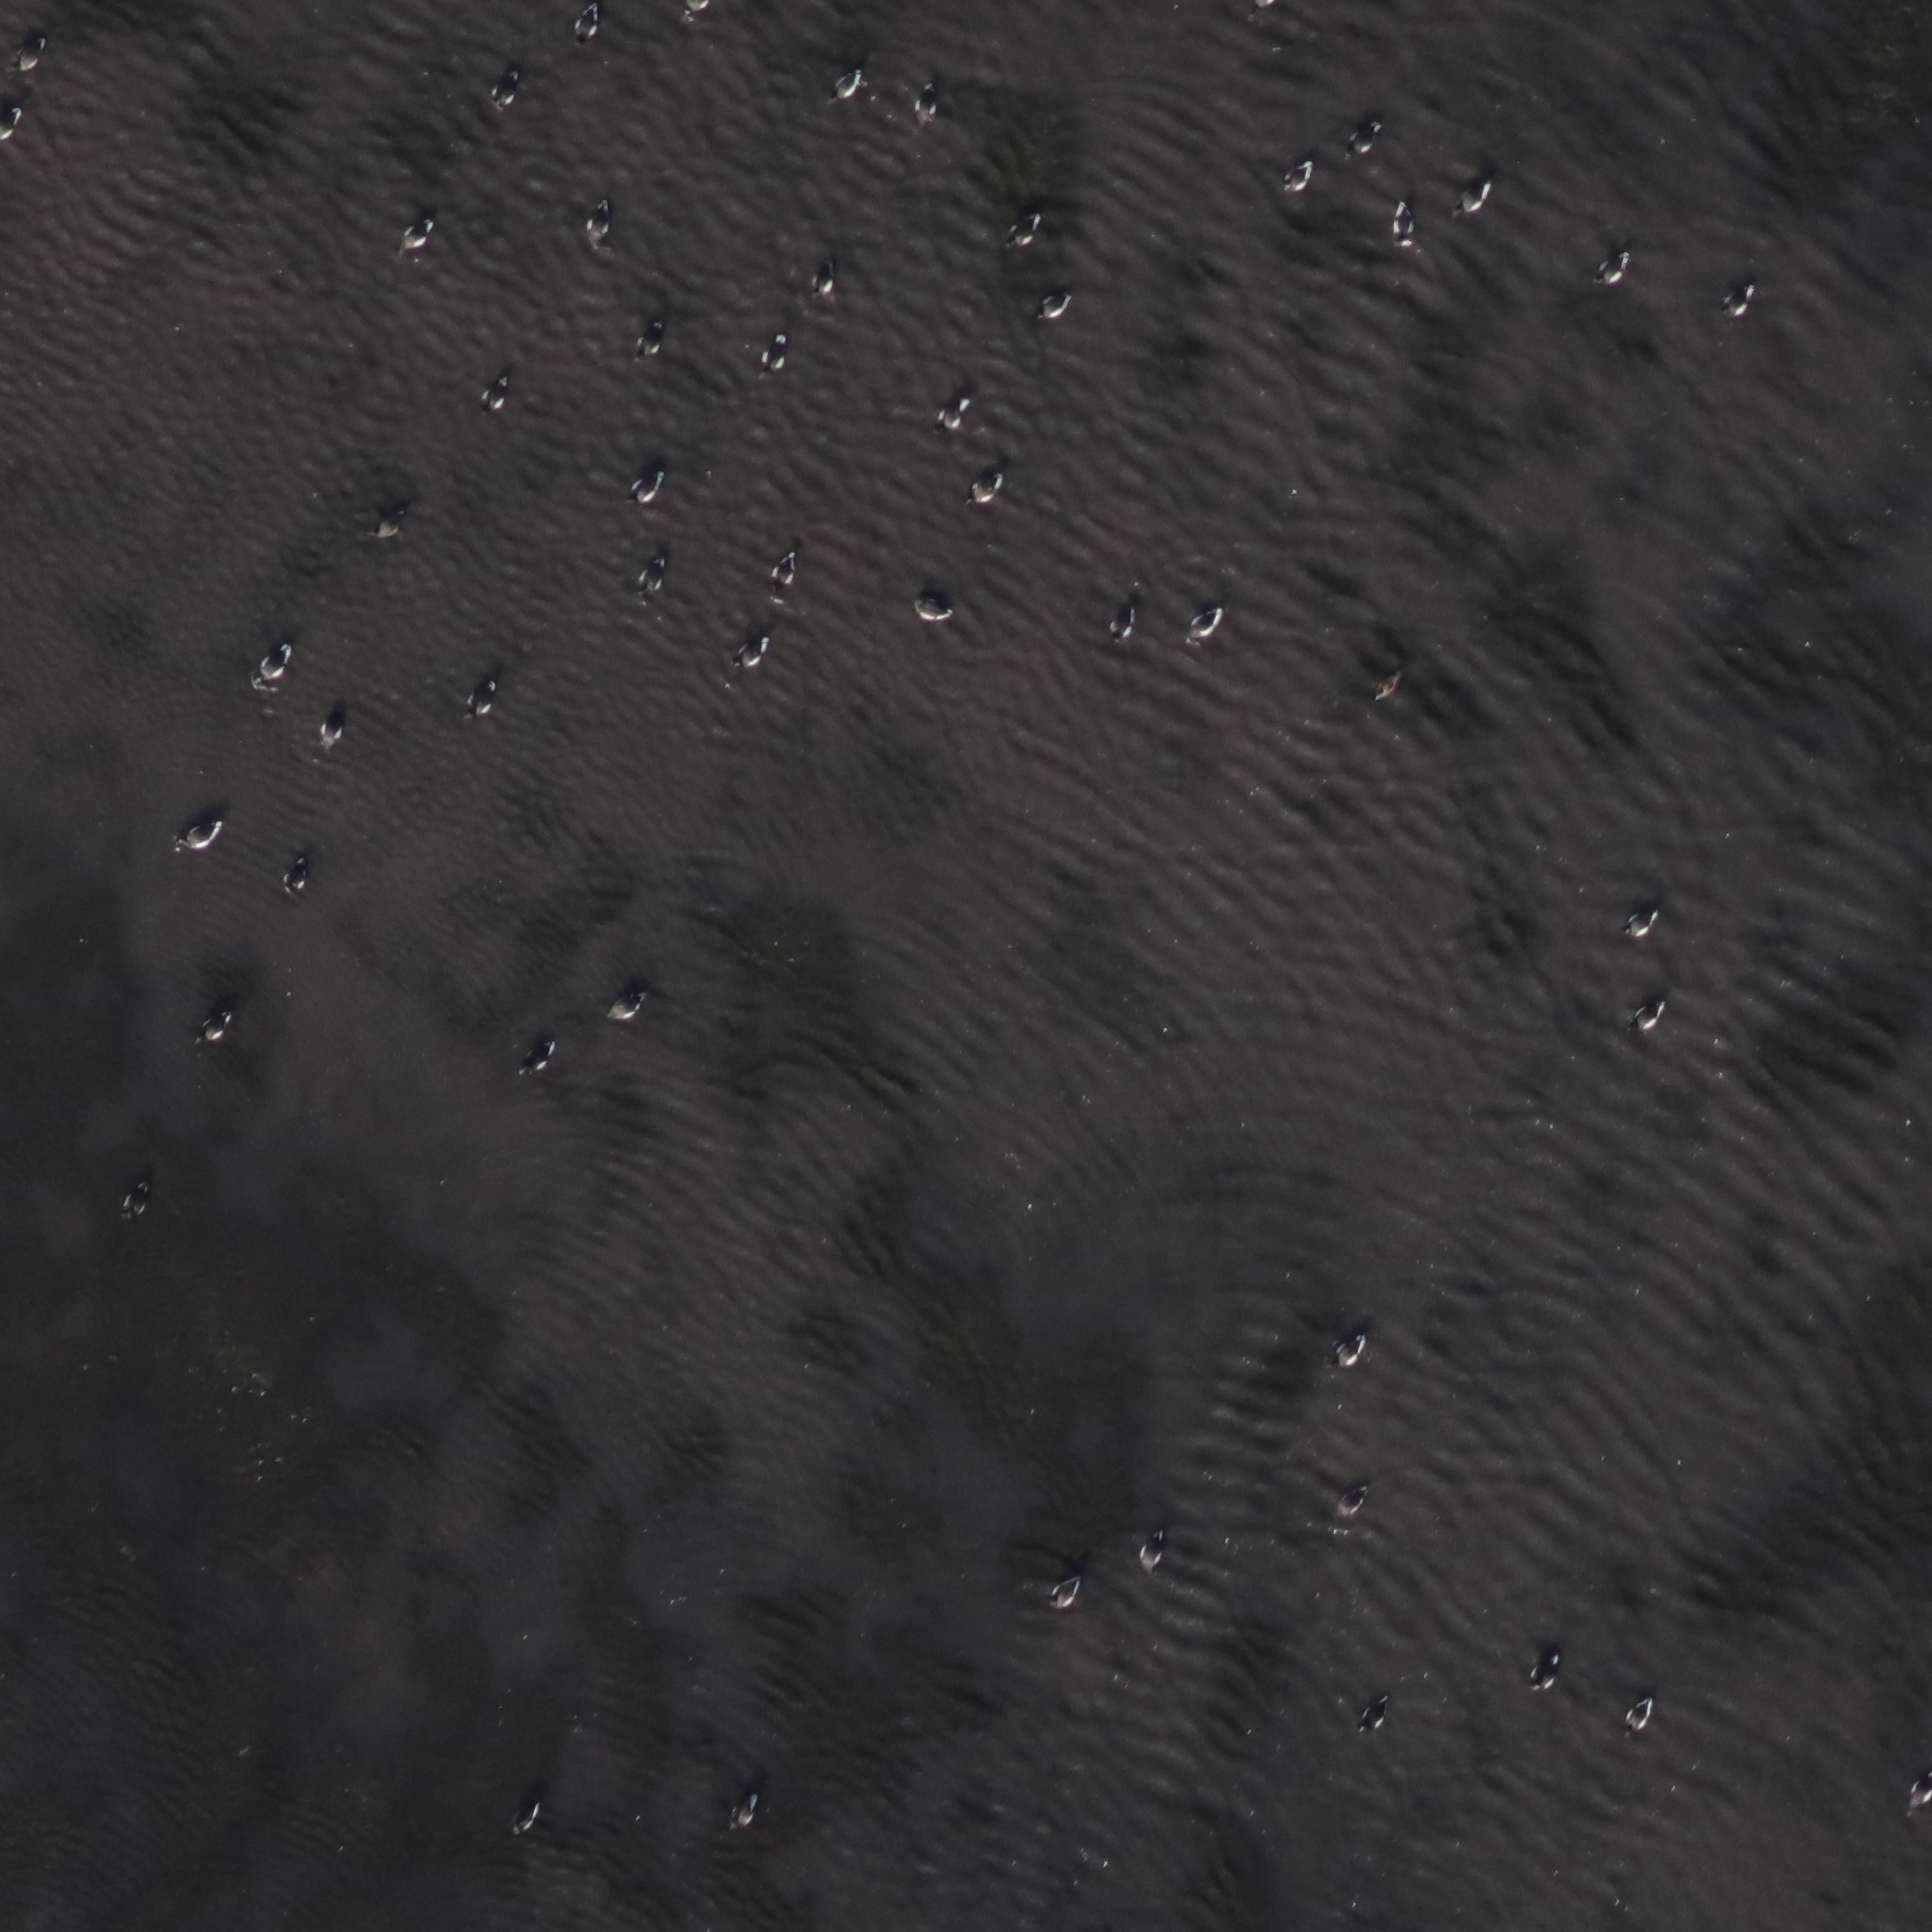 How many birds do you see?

51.